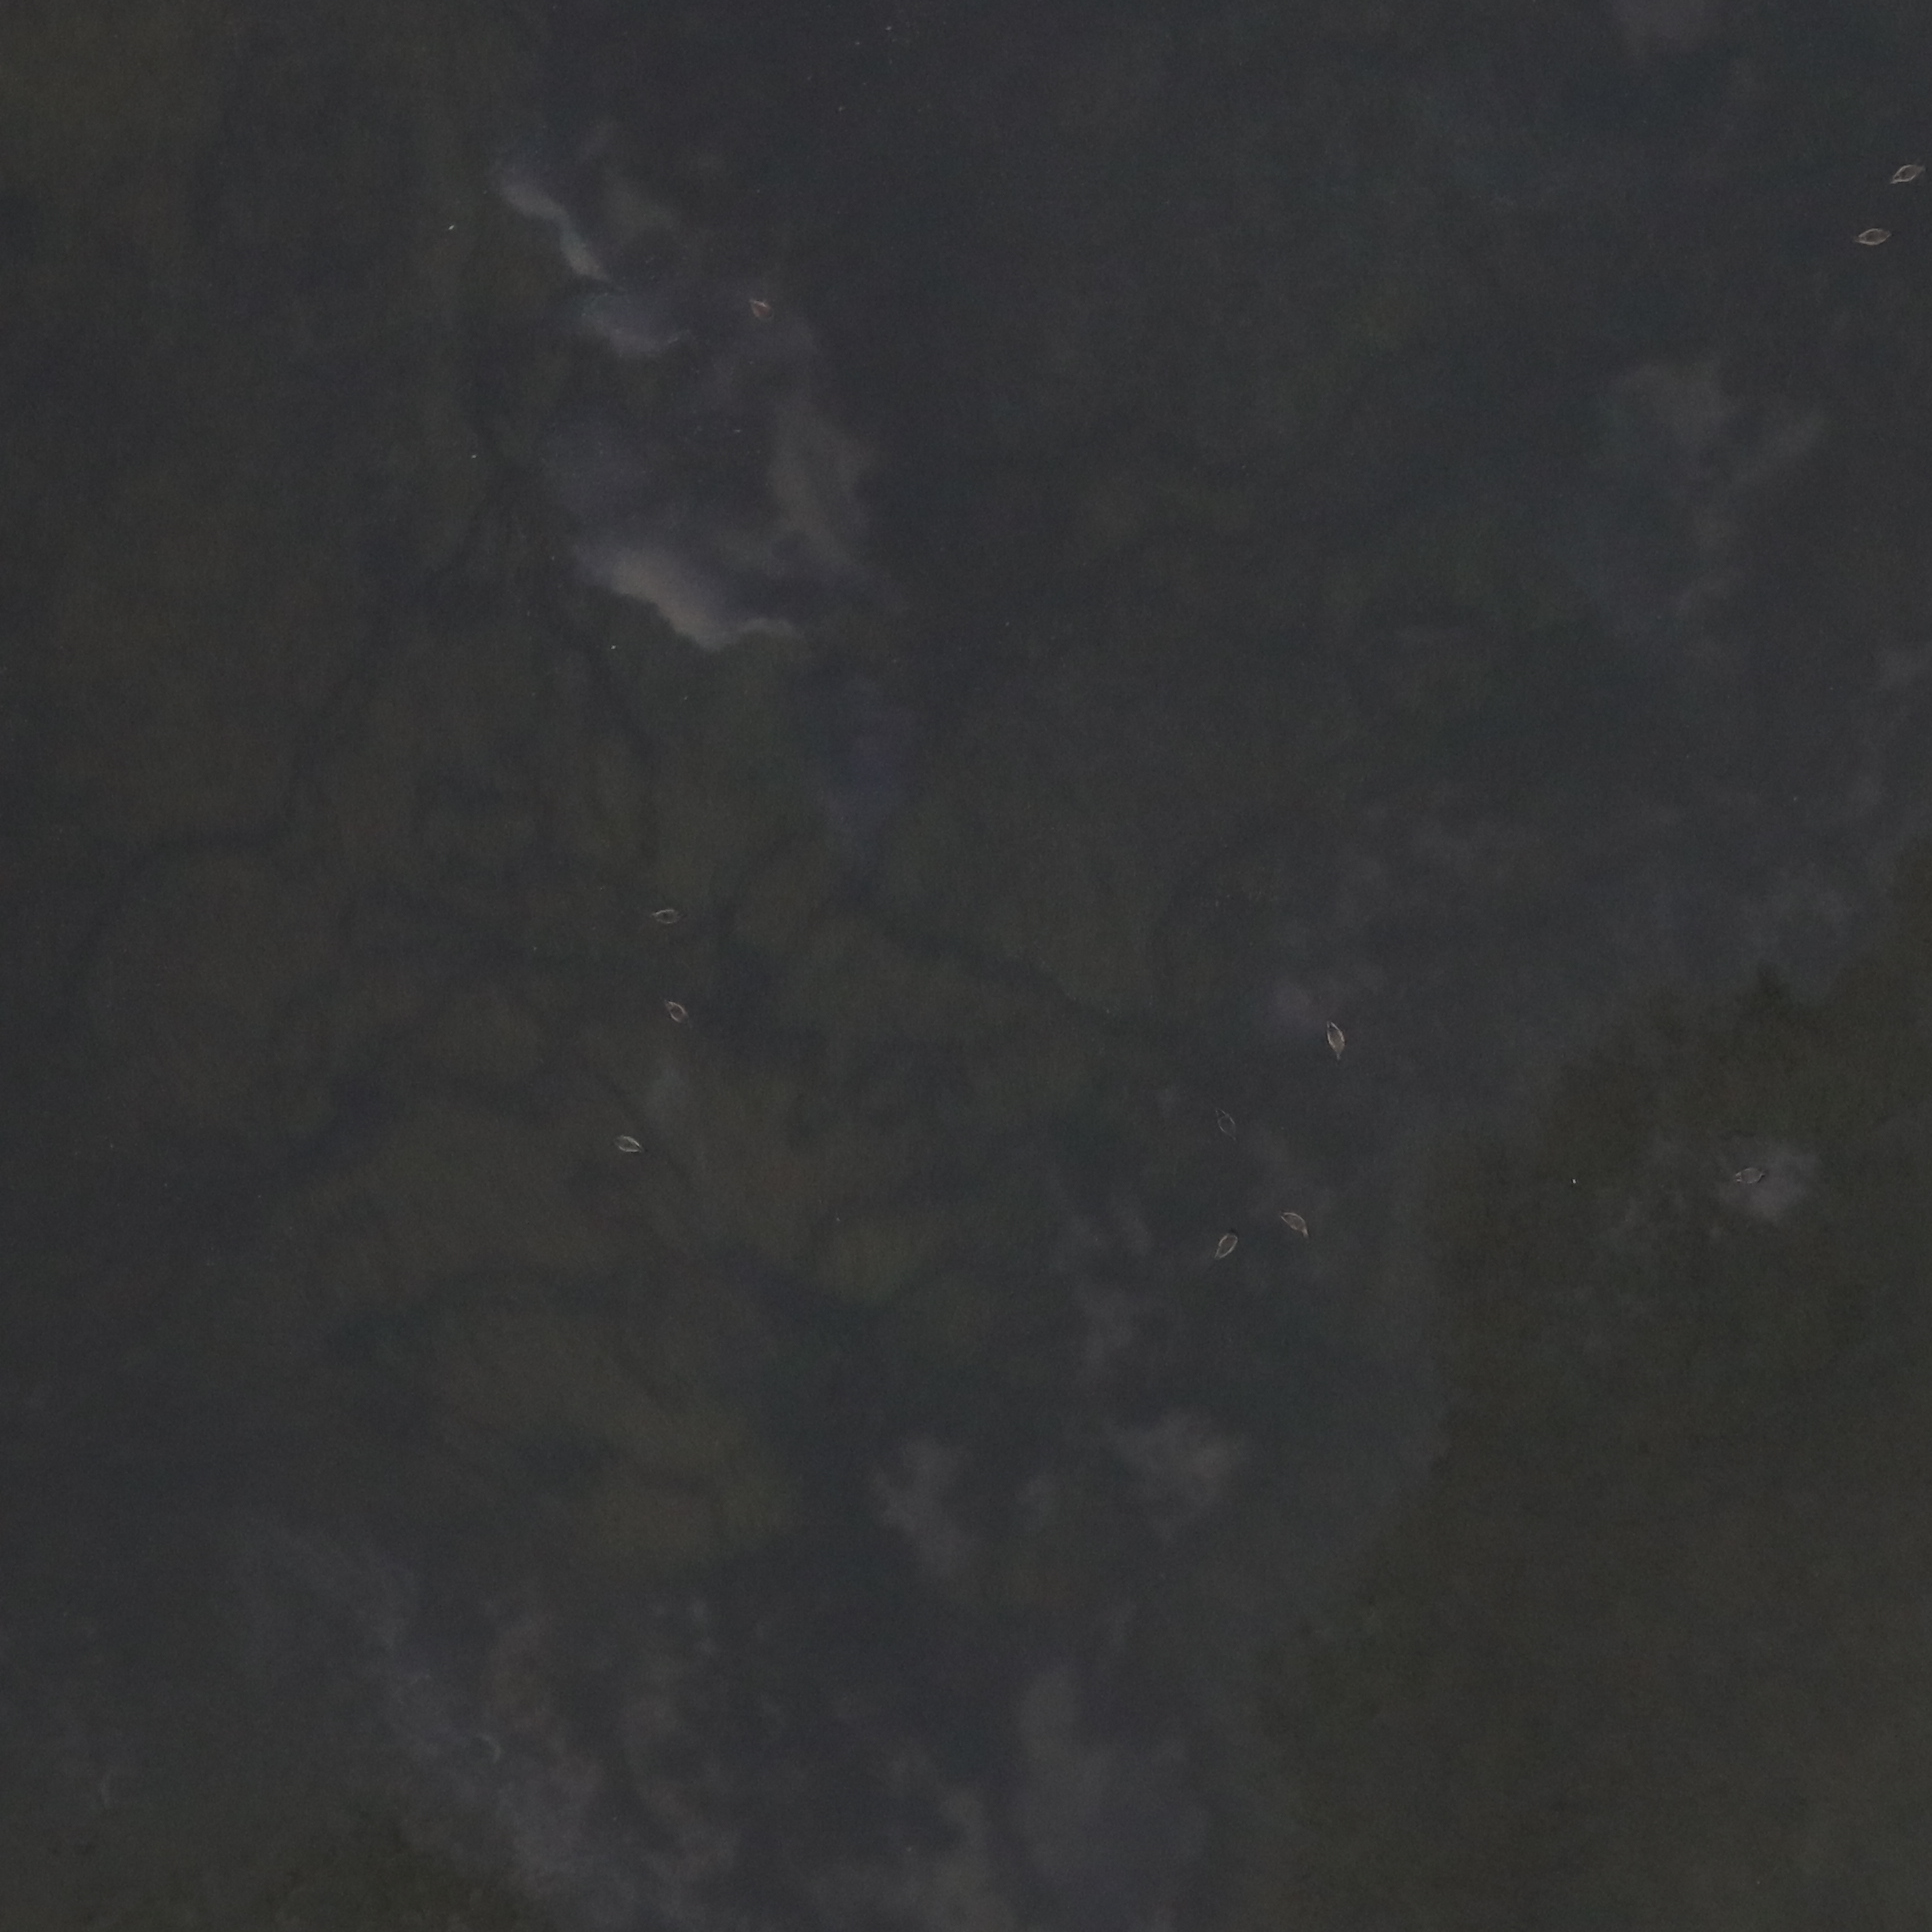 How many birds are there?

11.